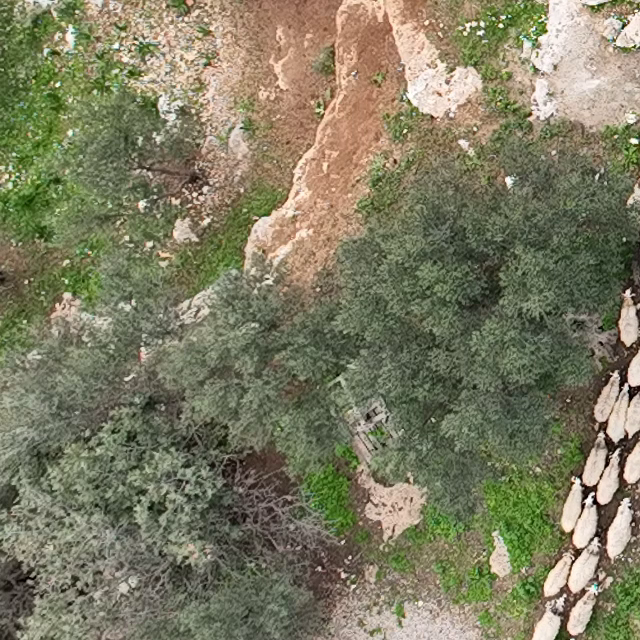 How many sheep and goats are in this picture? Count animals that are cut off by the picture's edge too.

16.